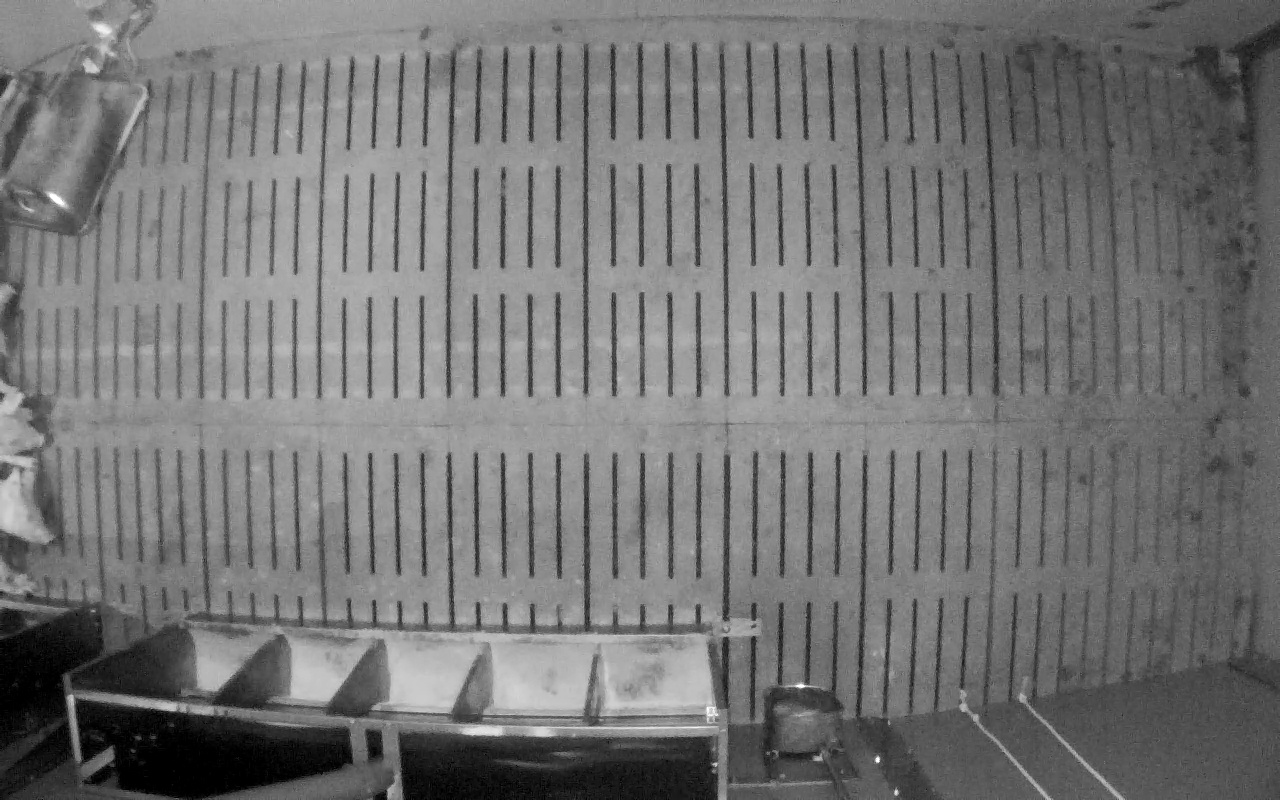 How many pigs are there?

2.